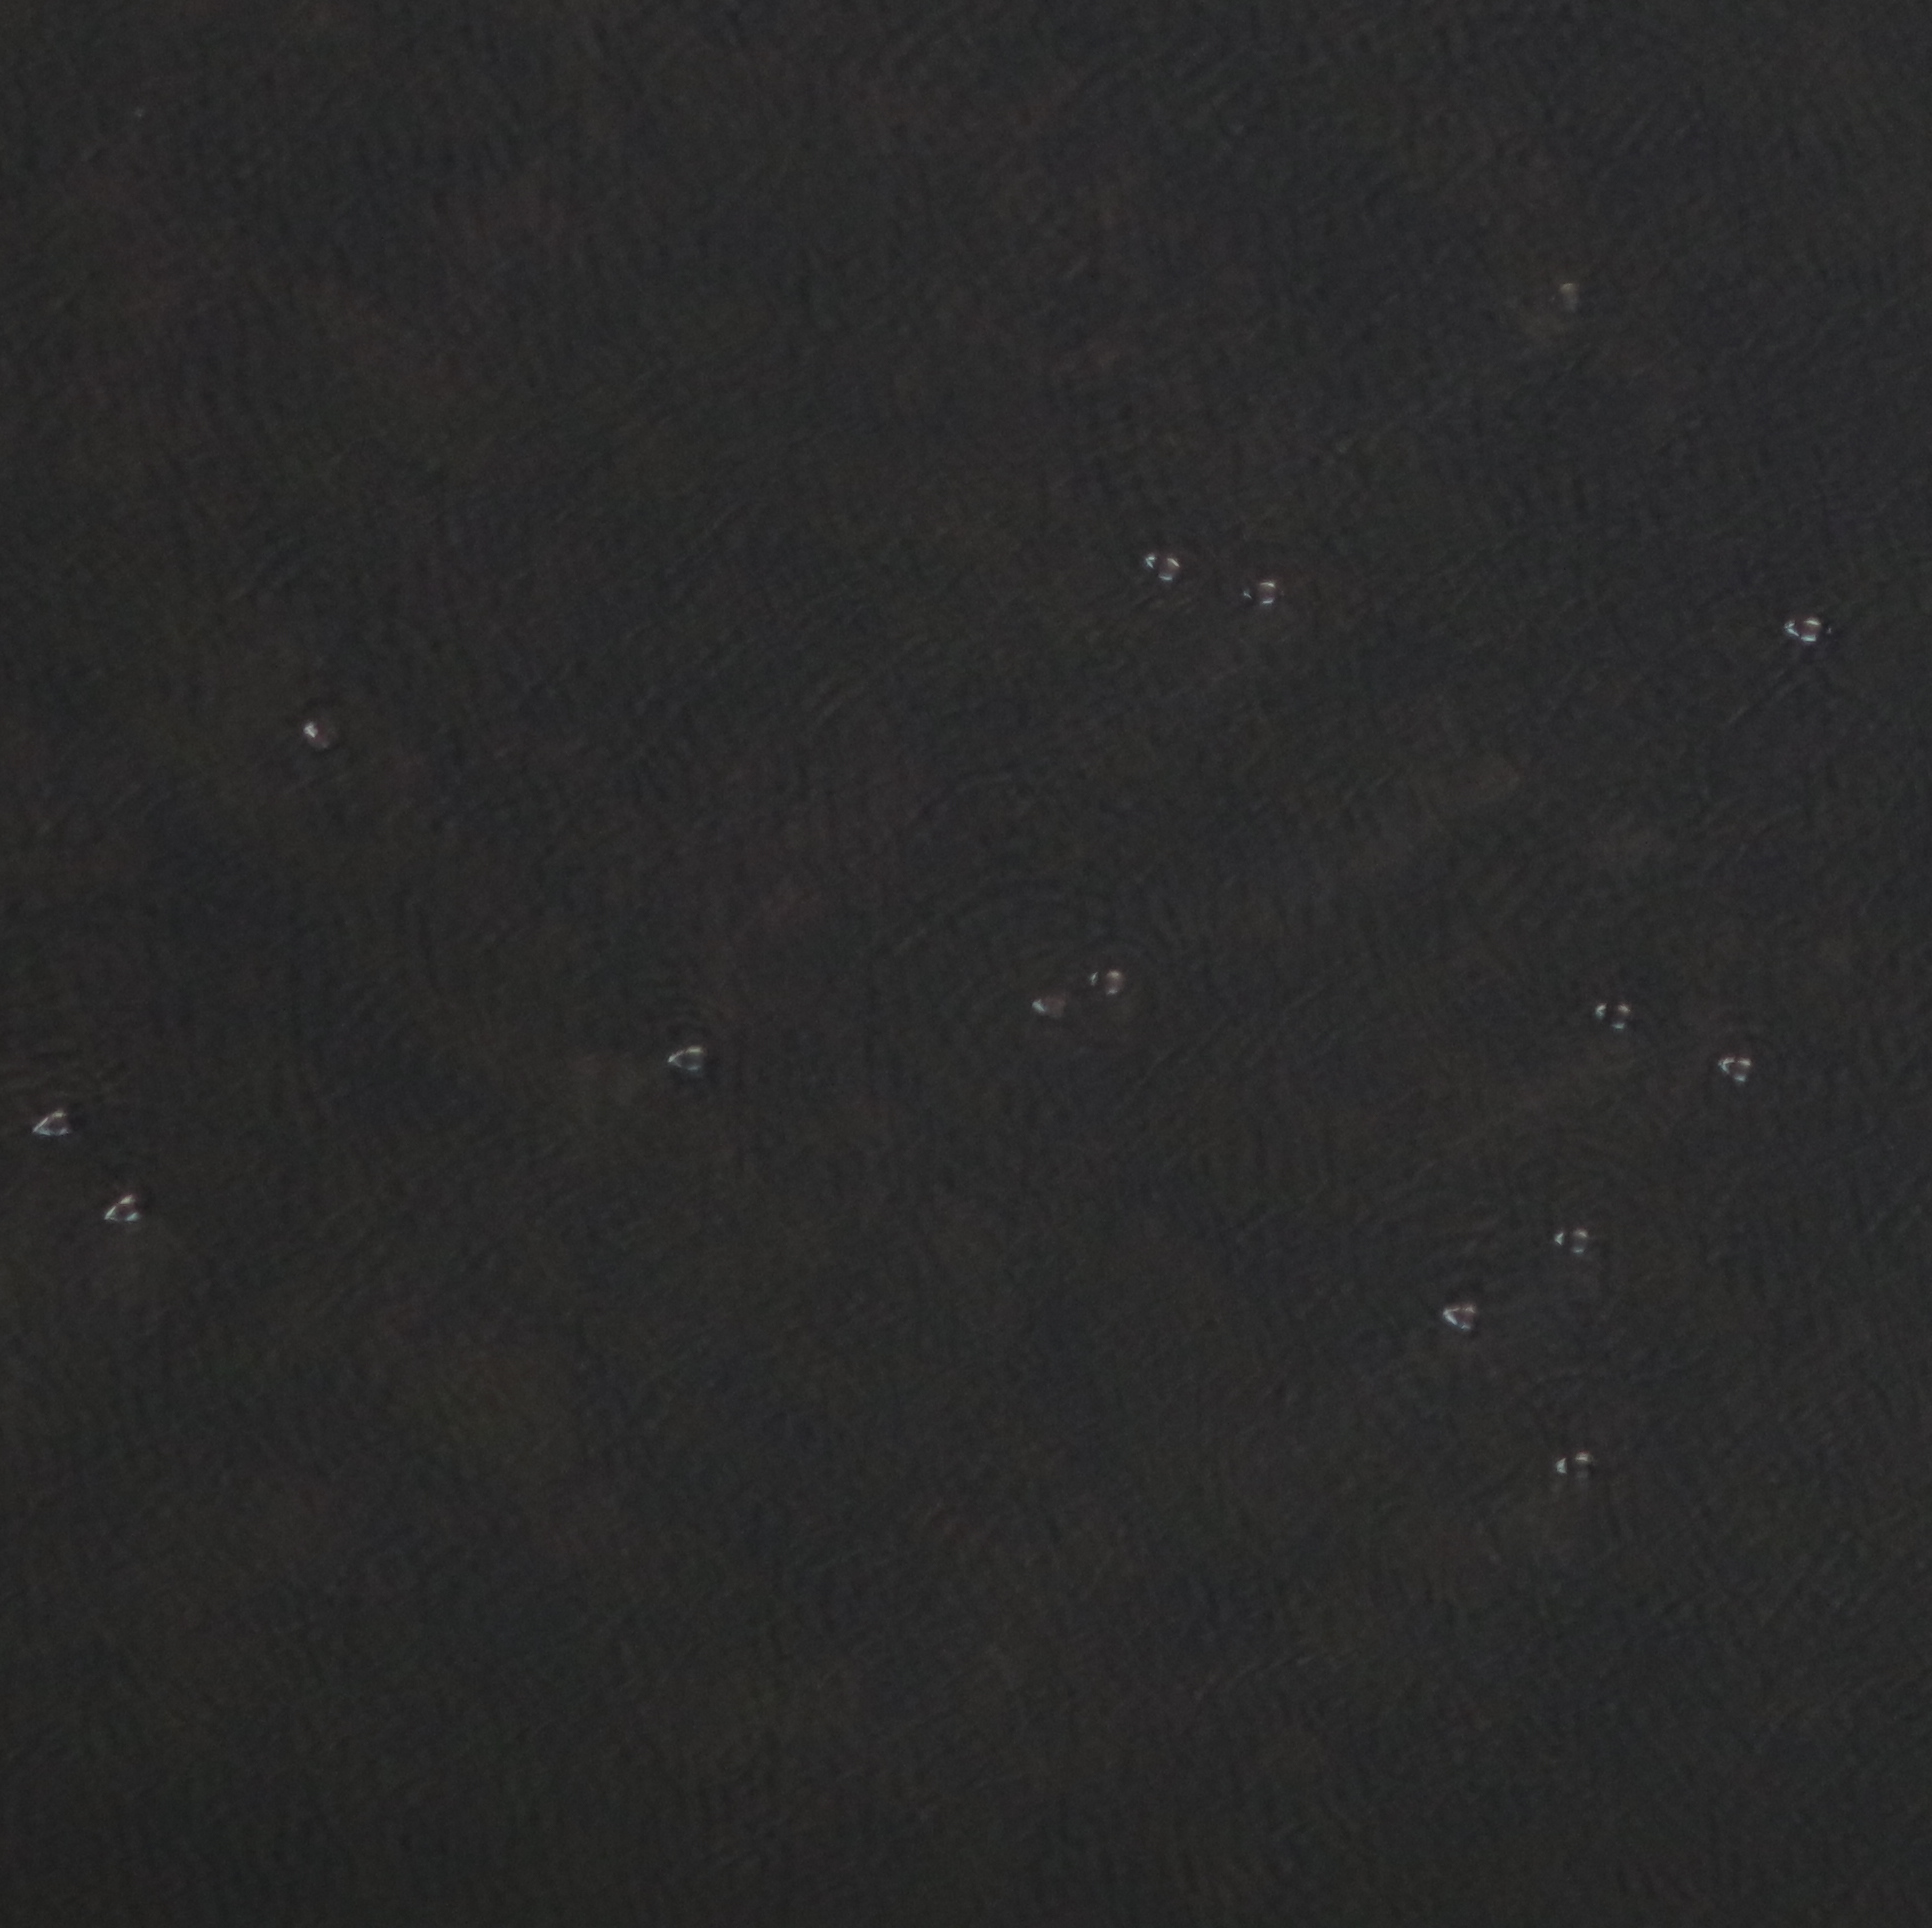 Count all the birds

14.